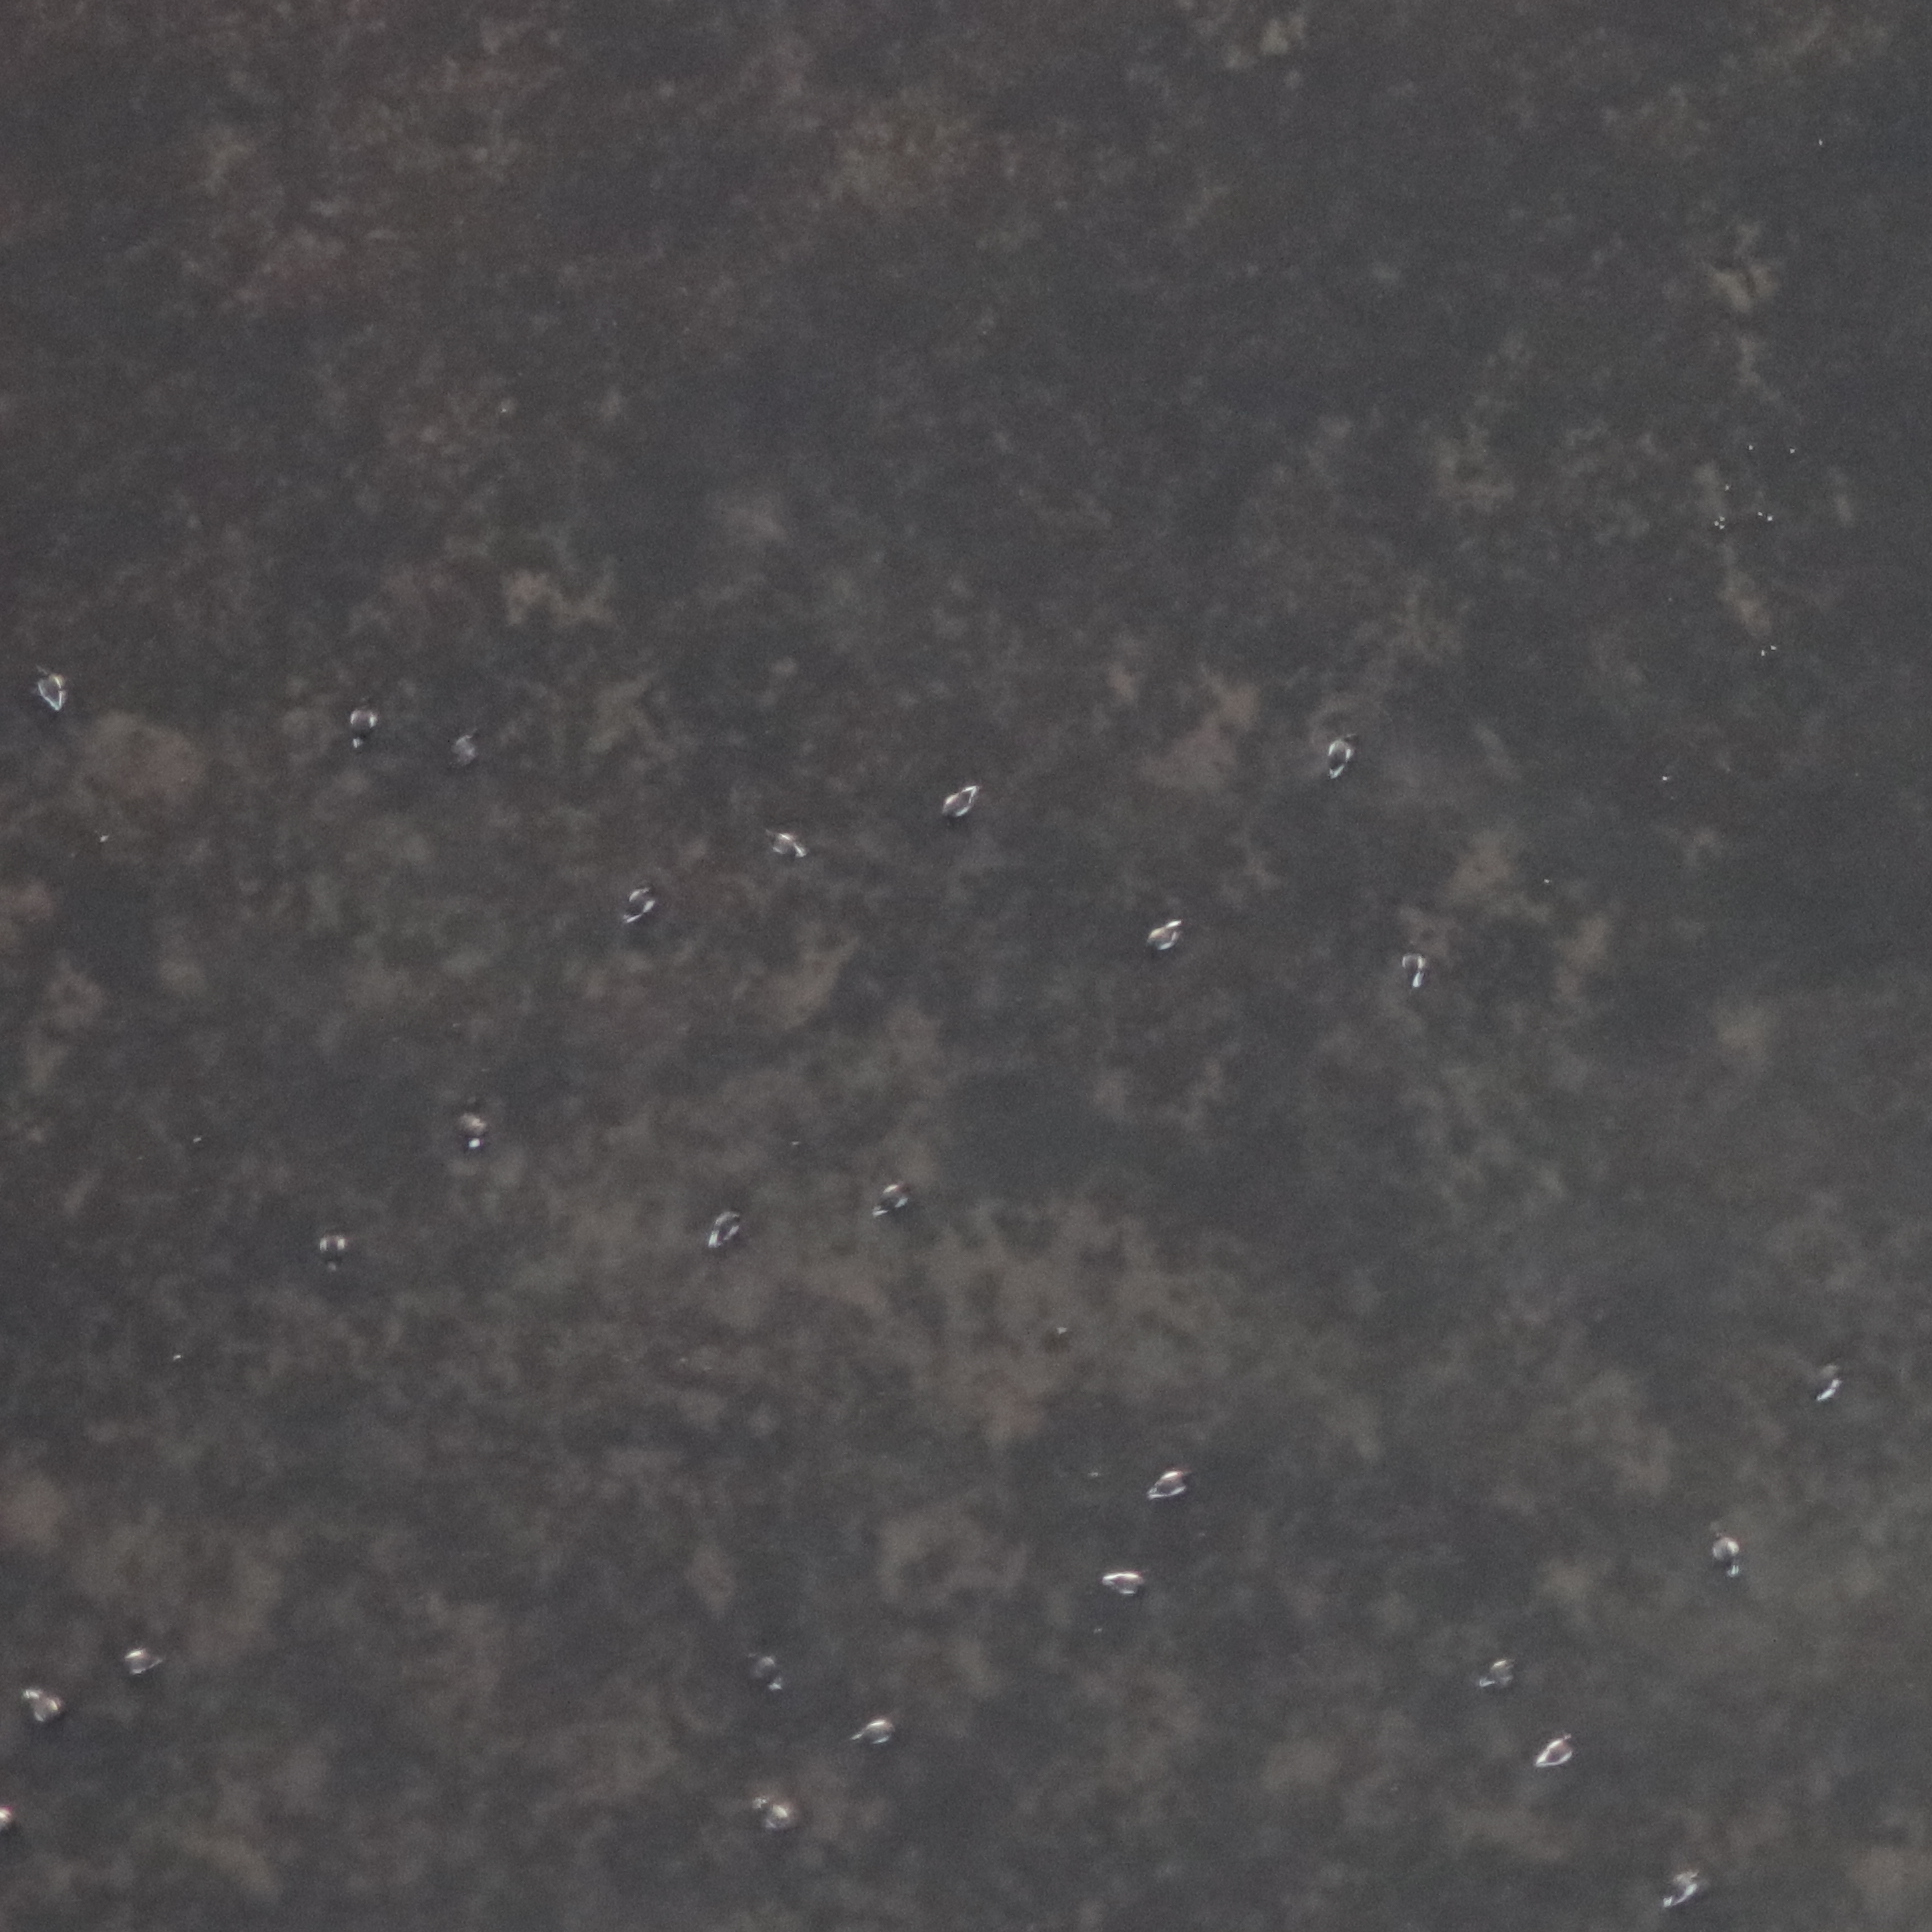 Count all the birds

25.